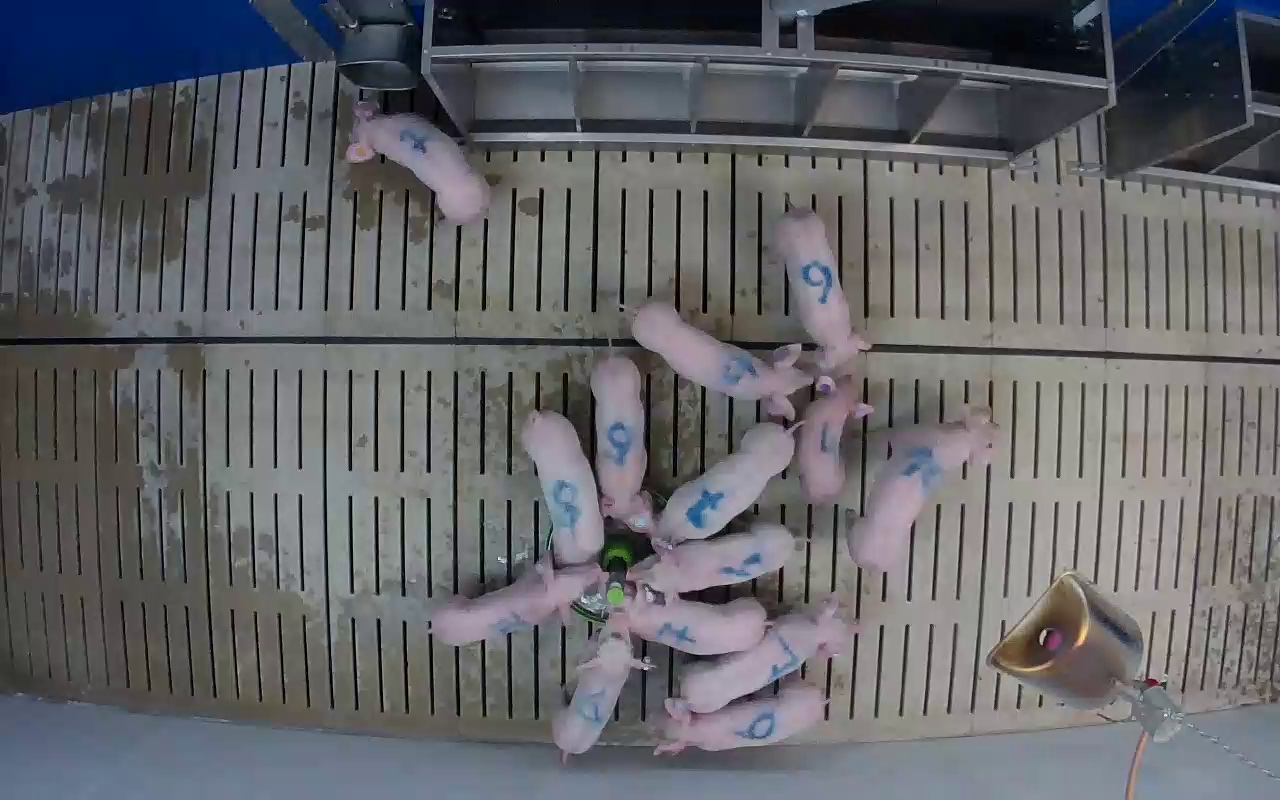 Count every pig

14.